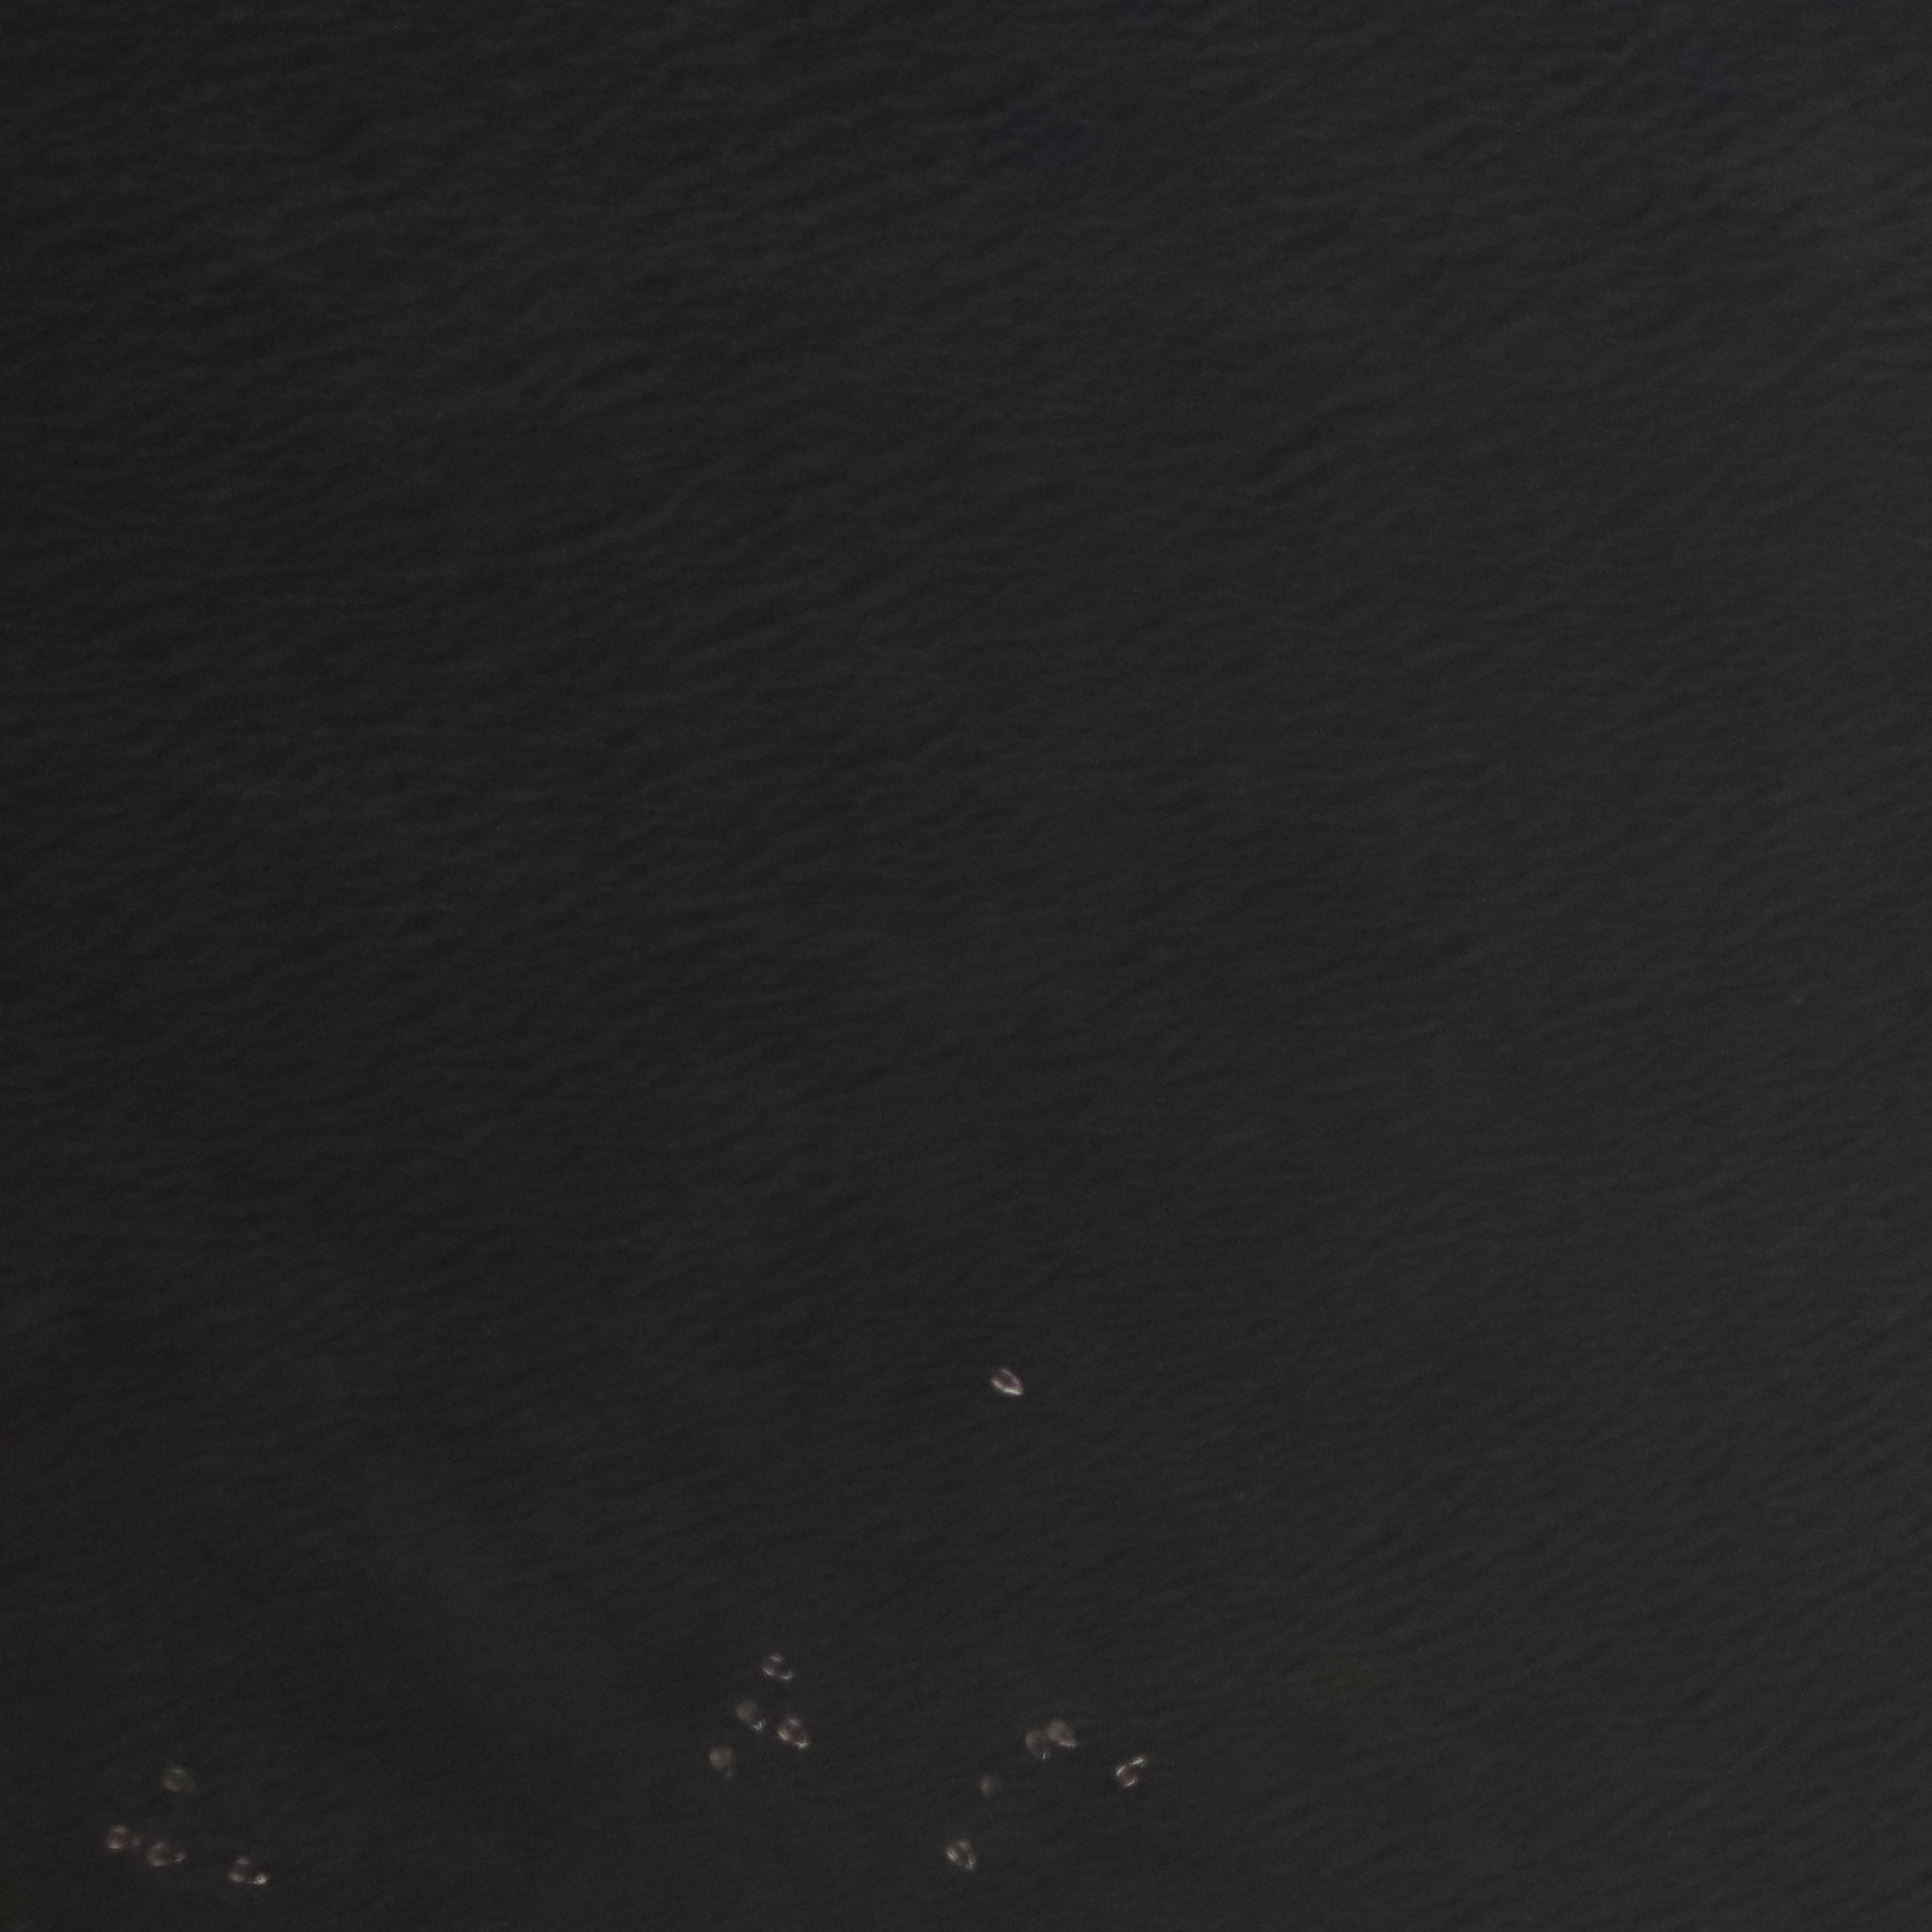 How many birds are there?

14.